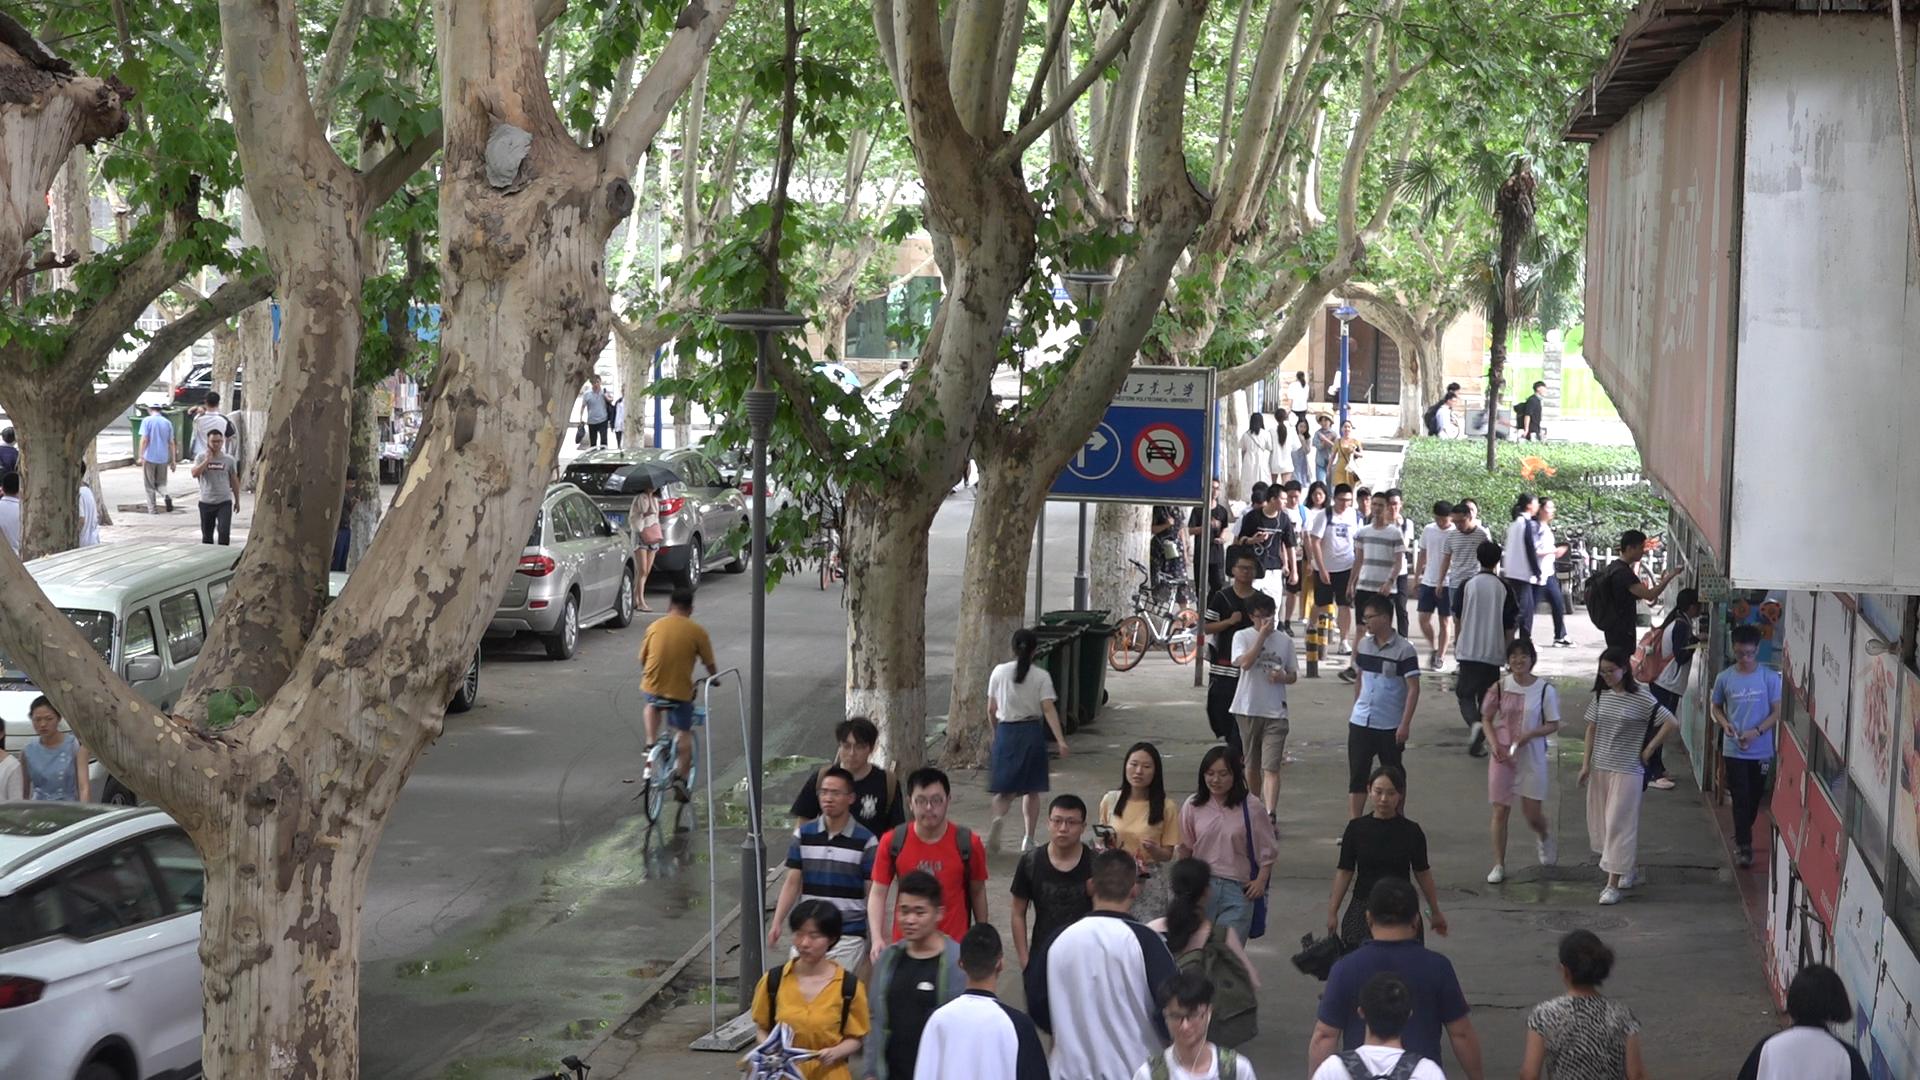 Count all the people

65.